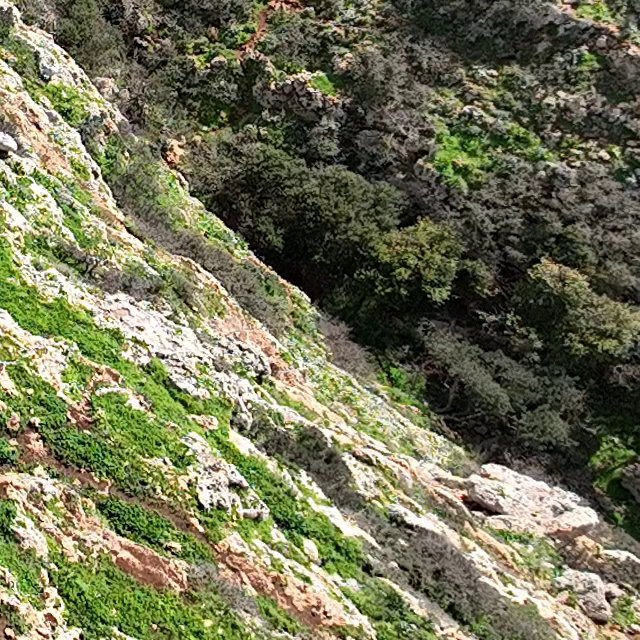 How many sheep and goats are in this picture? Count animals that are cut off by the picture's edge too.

0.